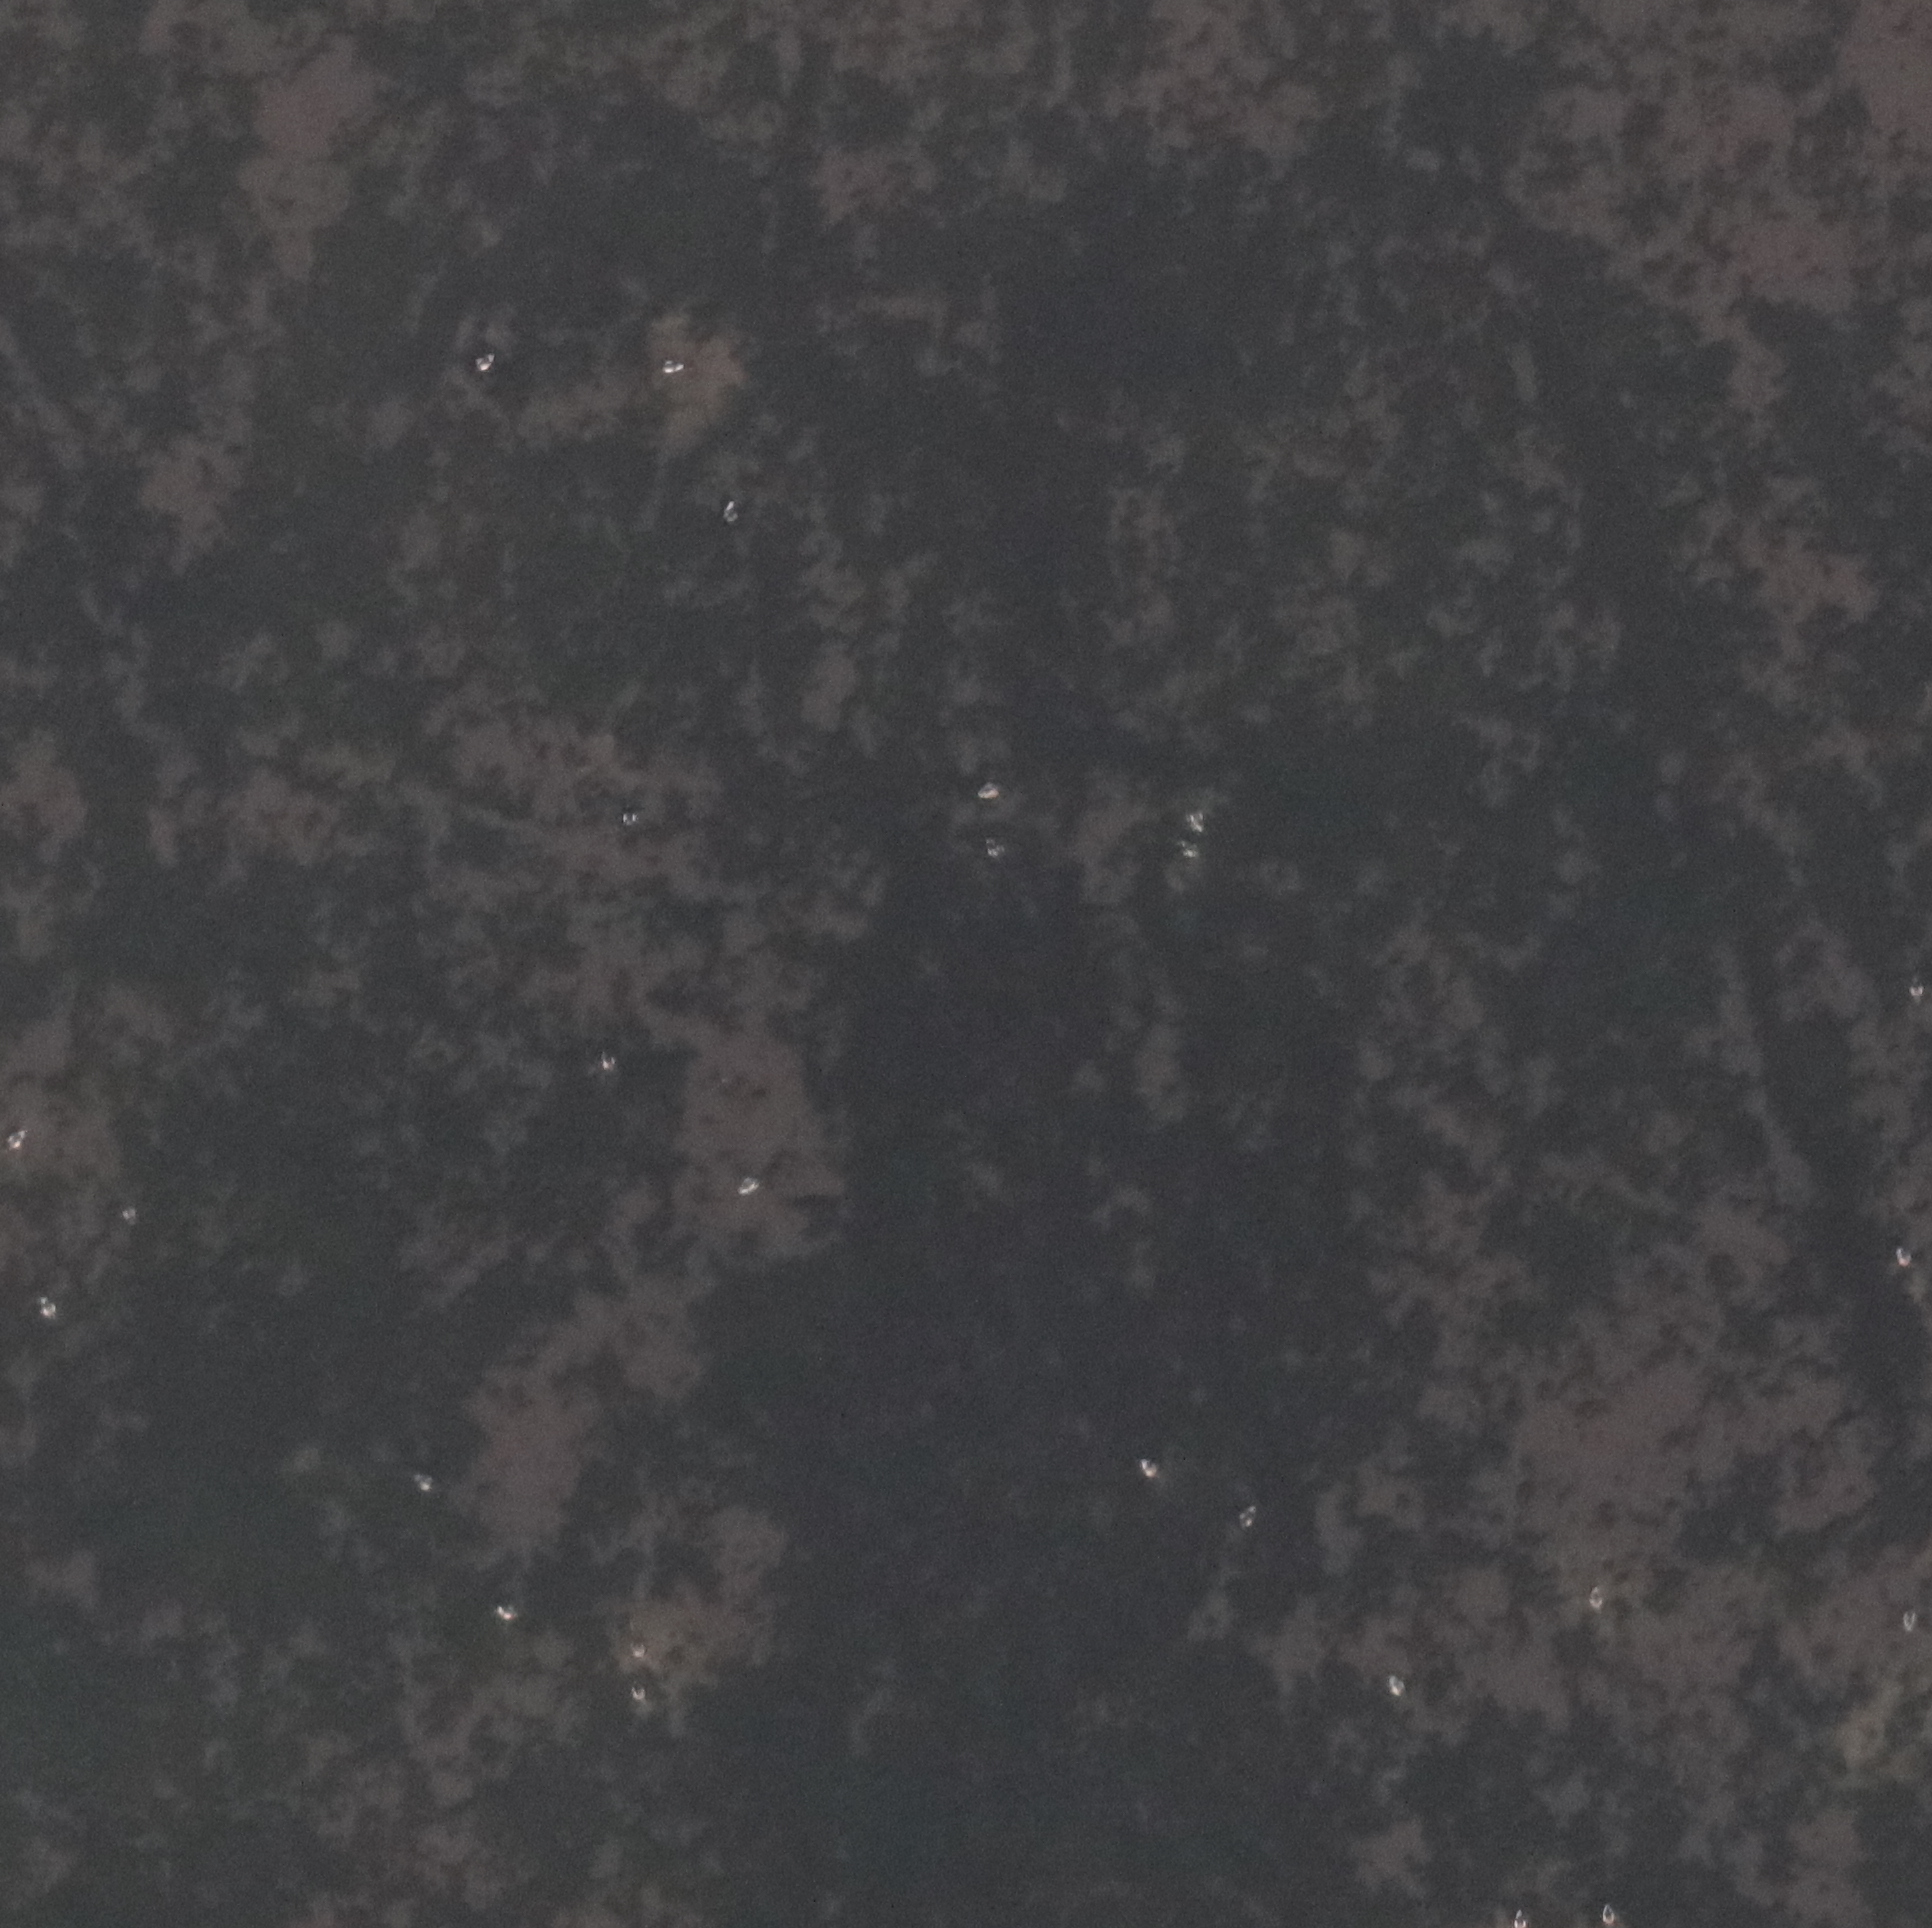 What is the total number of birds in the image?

26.